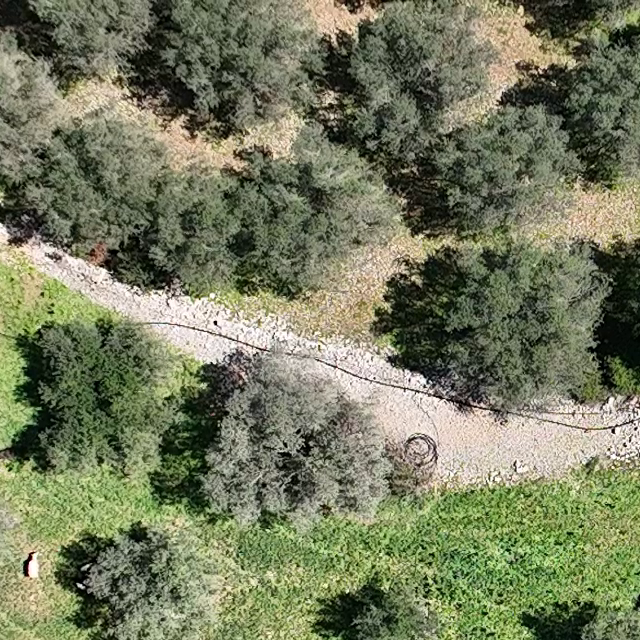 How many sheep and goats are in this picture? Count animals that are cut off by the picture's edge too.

1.